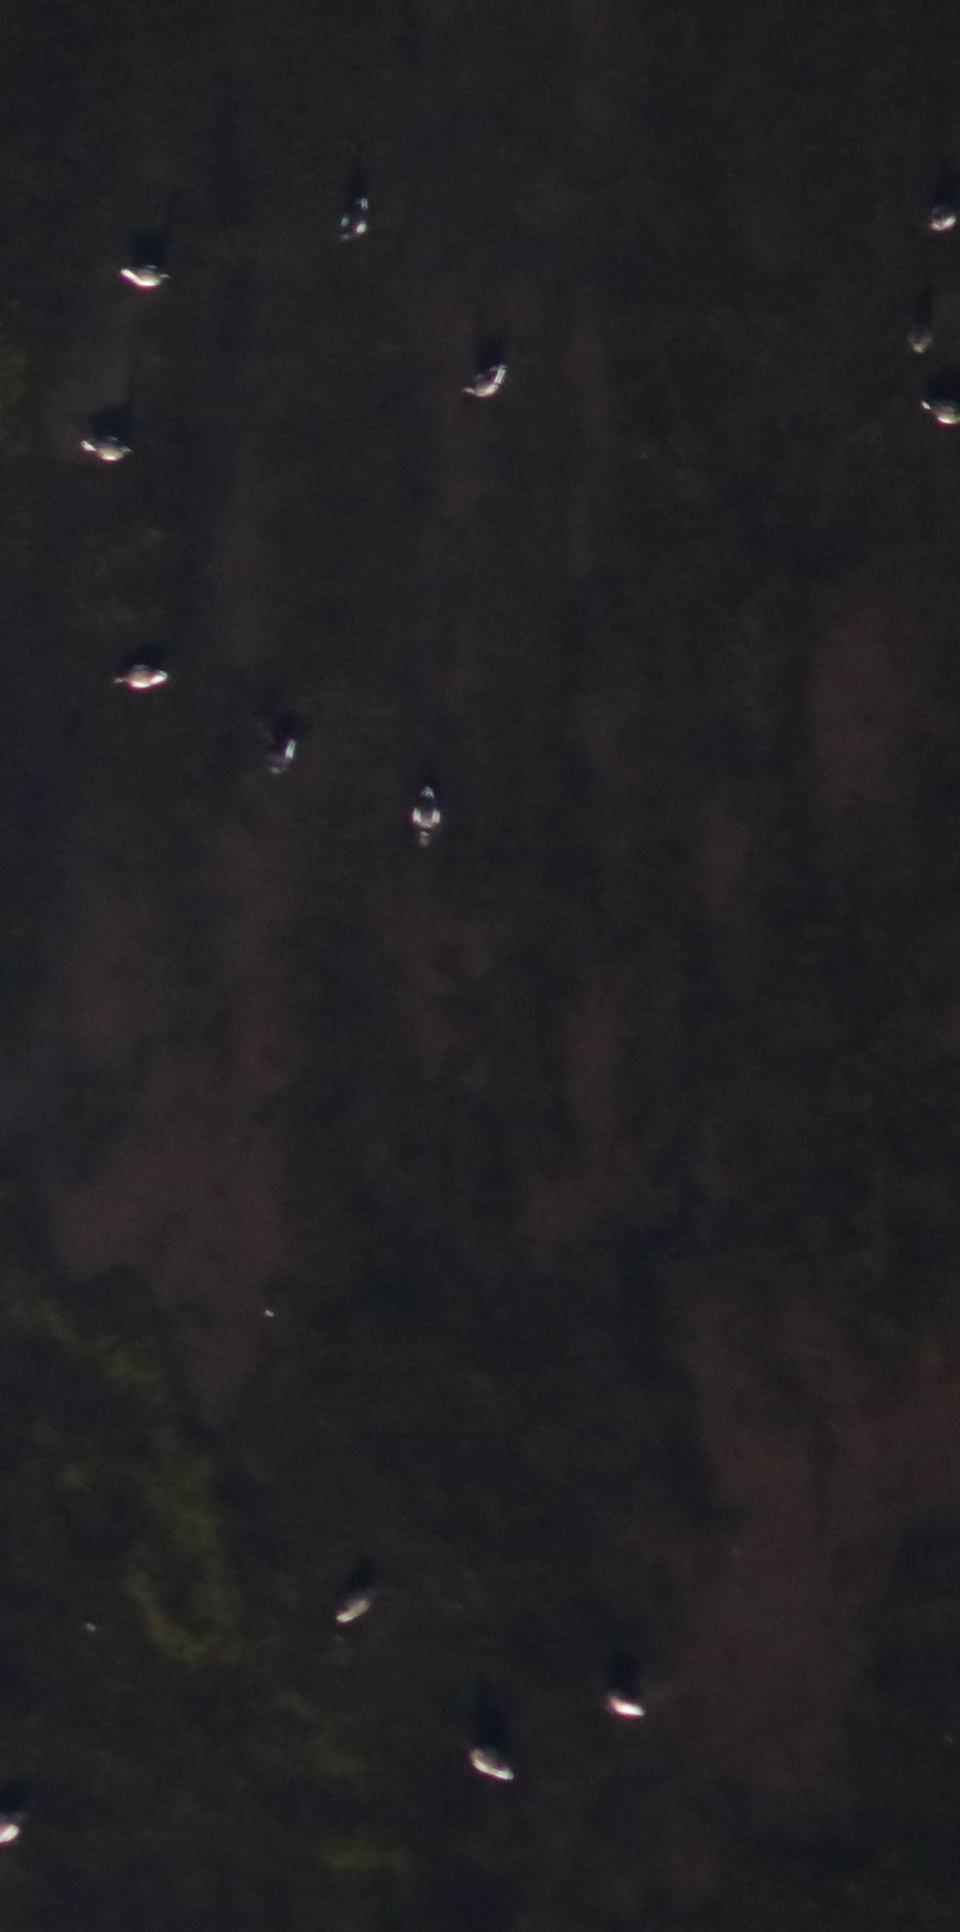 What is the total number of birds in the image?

13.